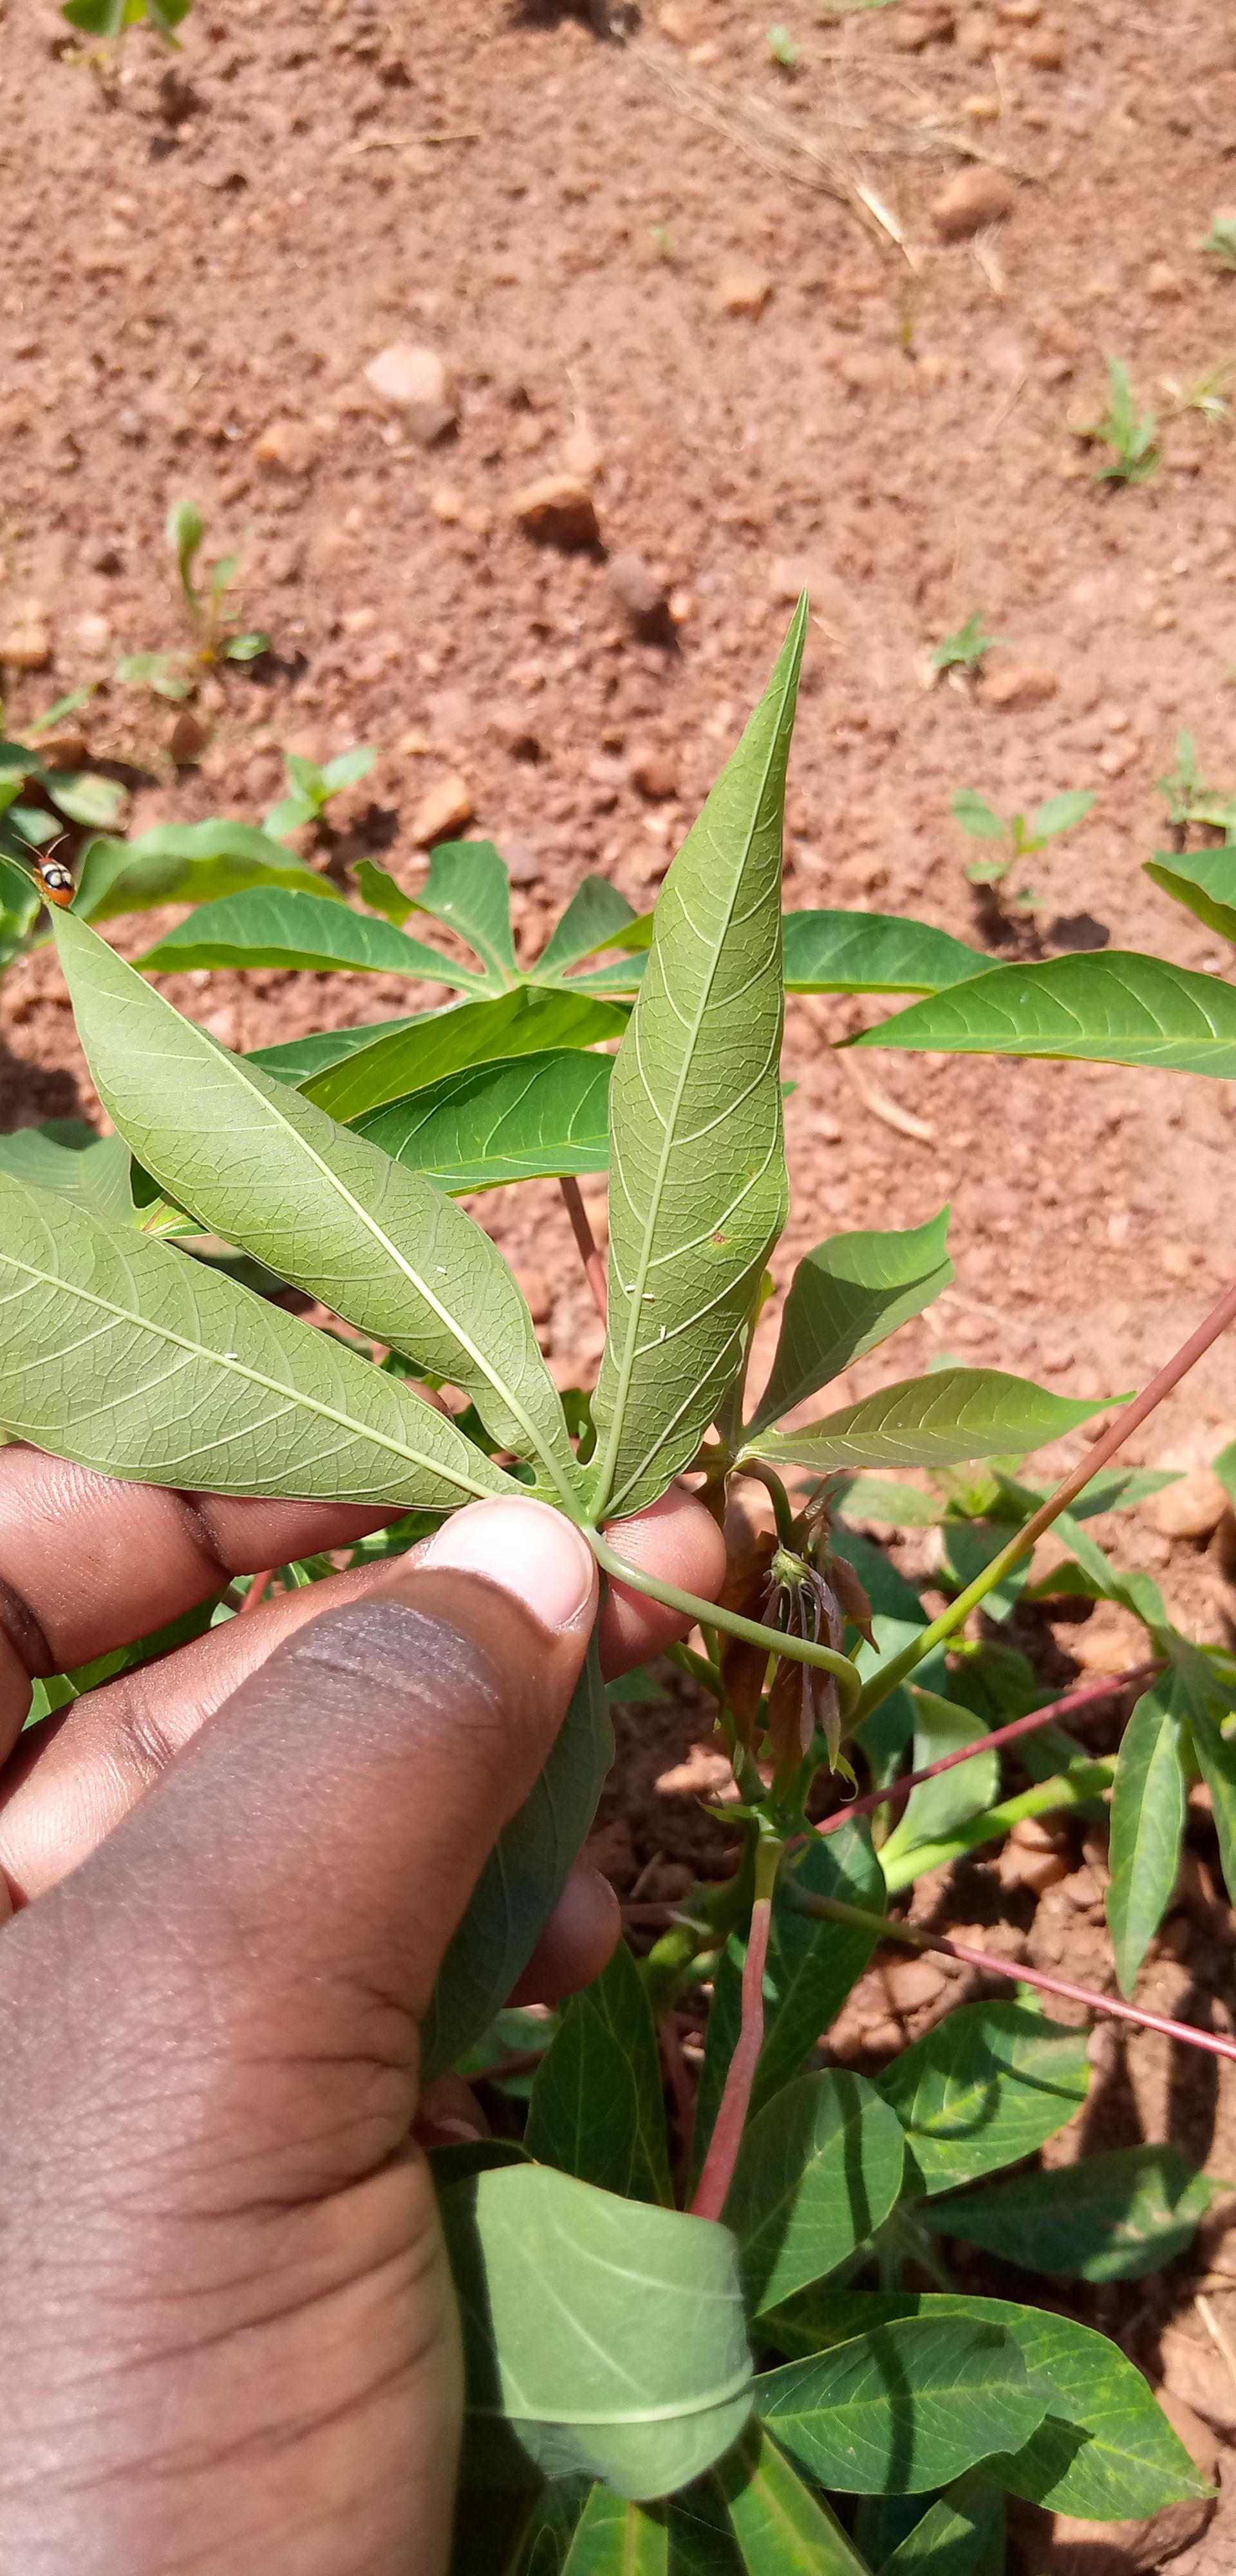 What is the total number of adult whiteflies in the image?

5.